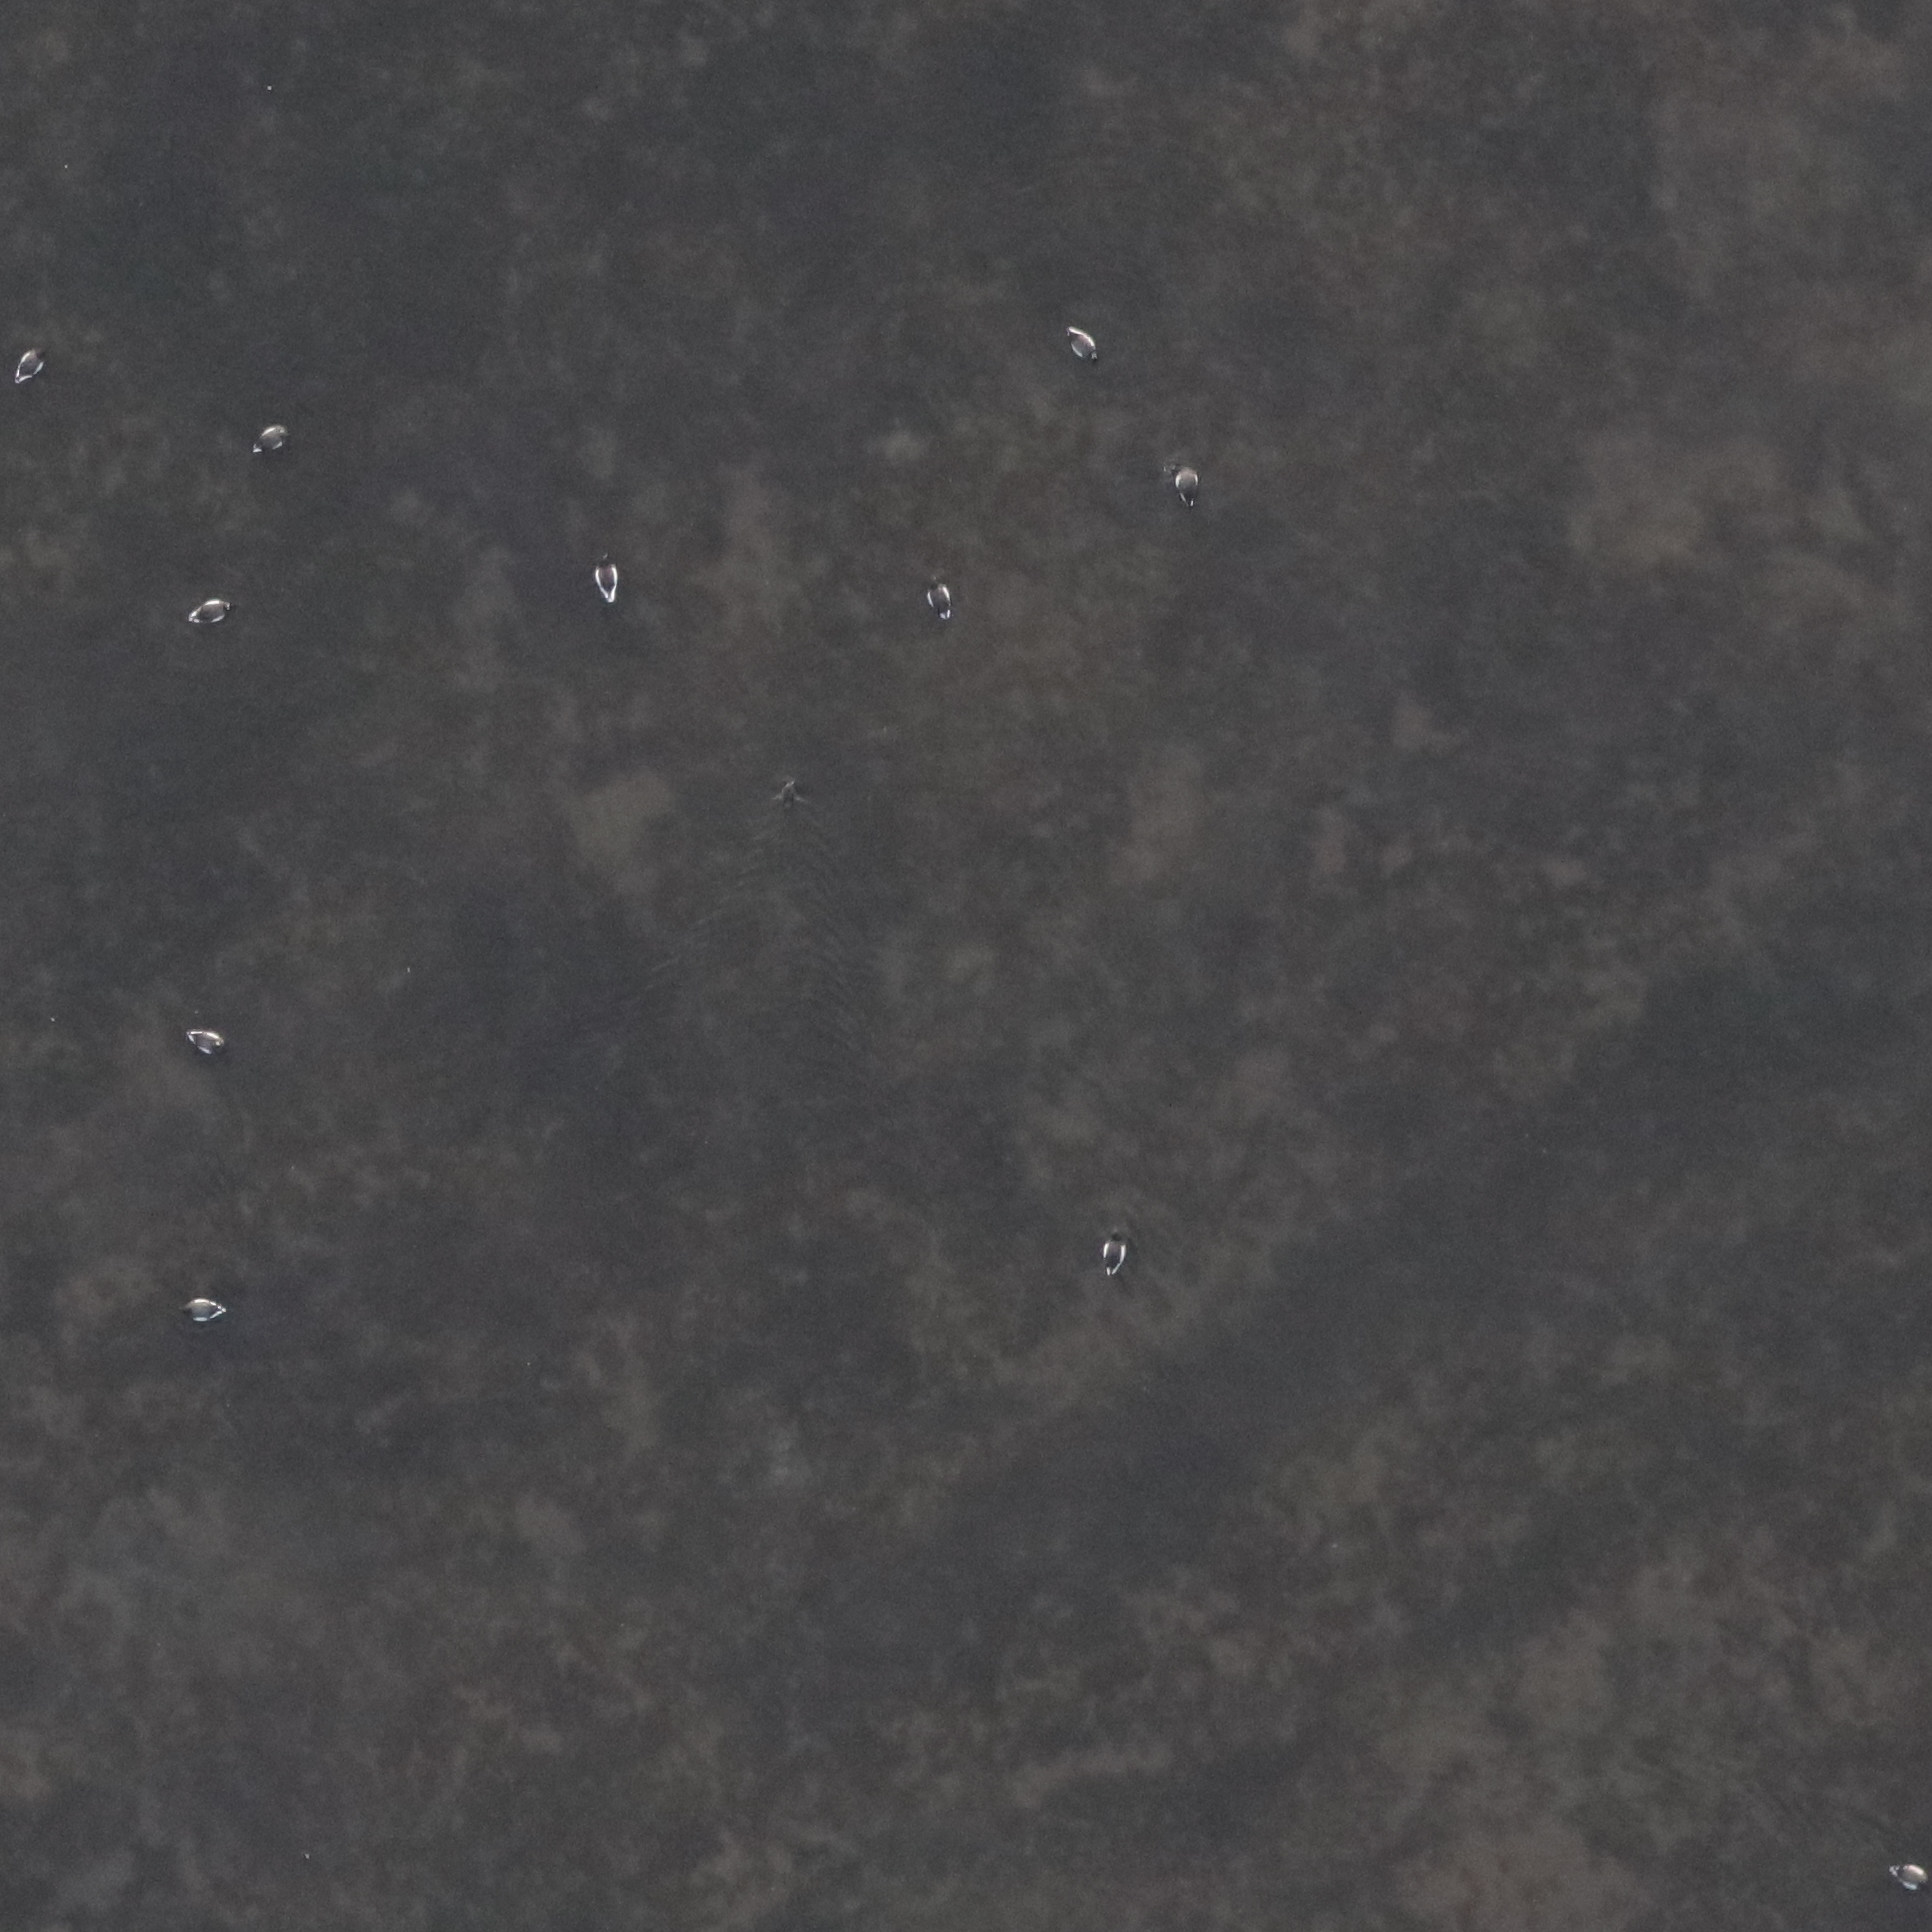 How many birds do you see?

12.